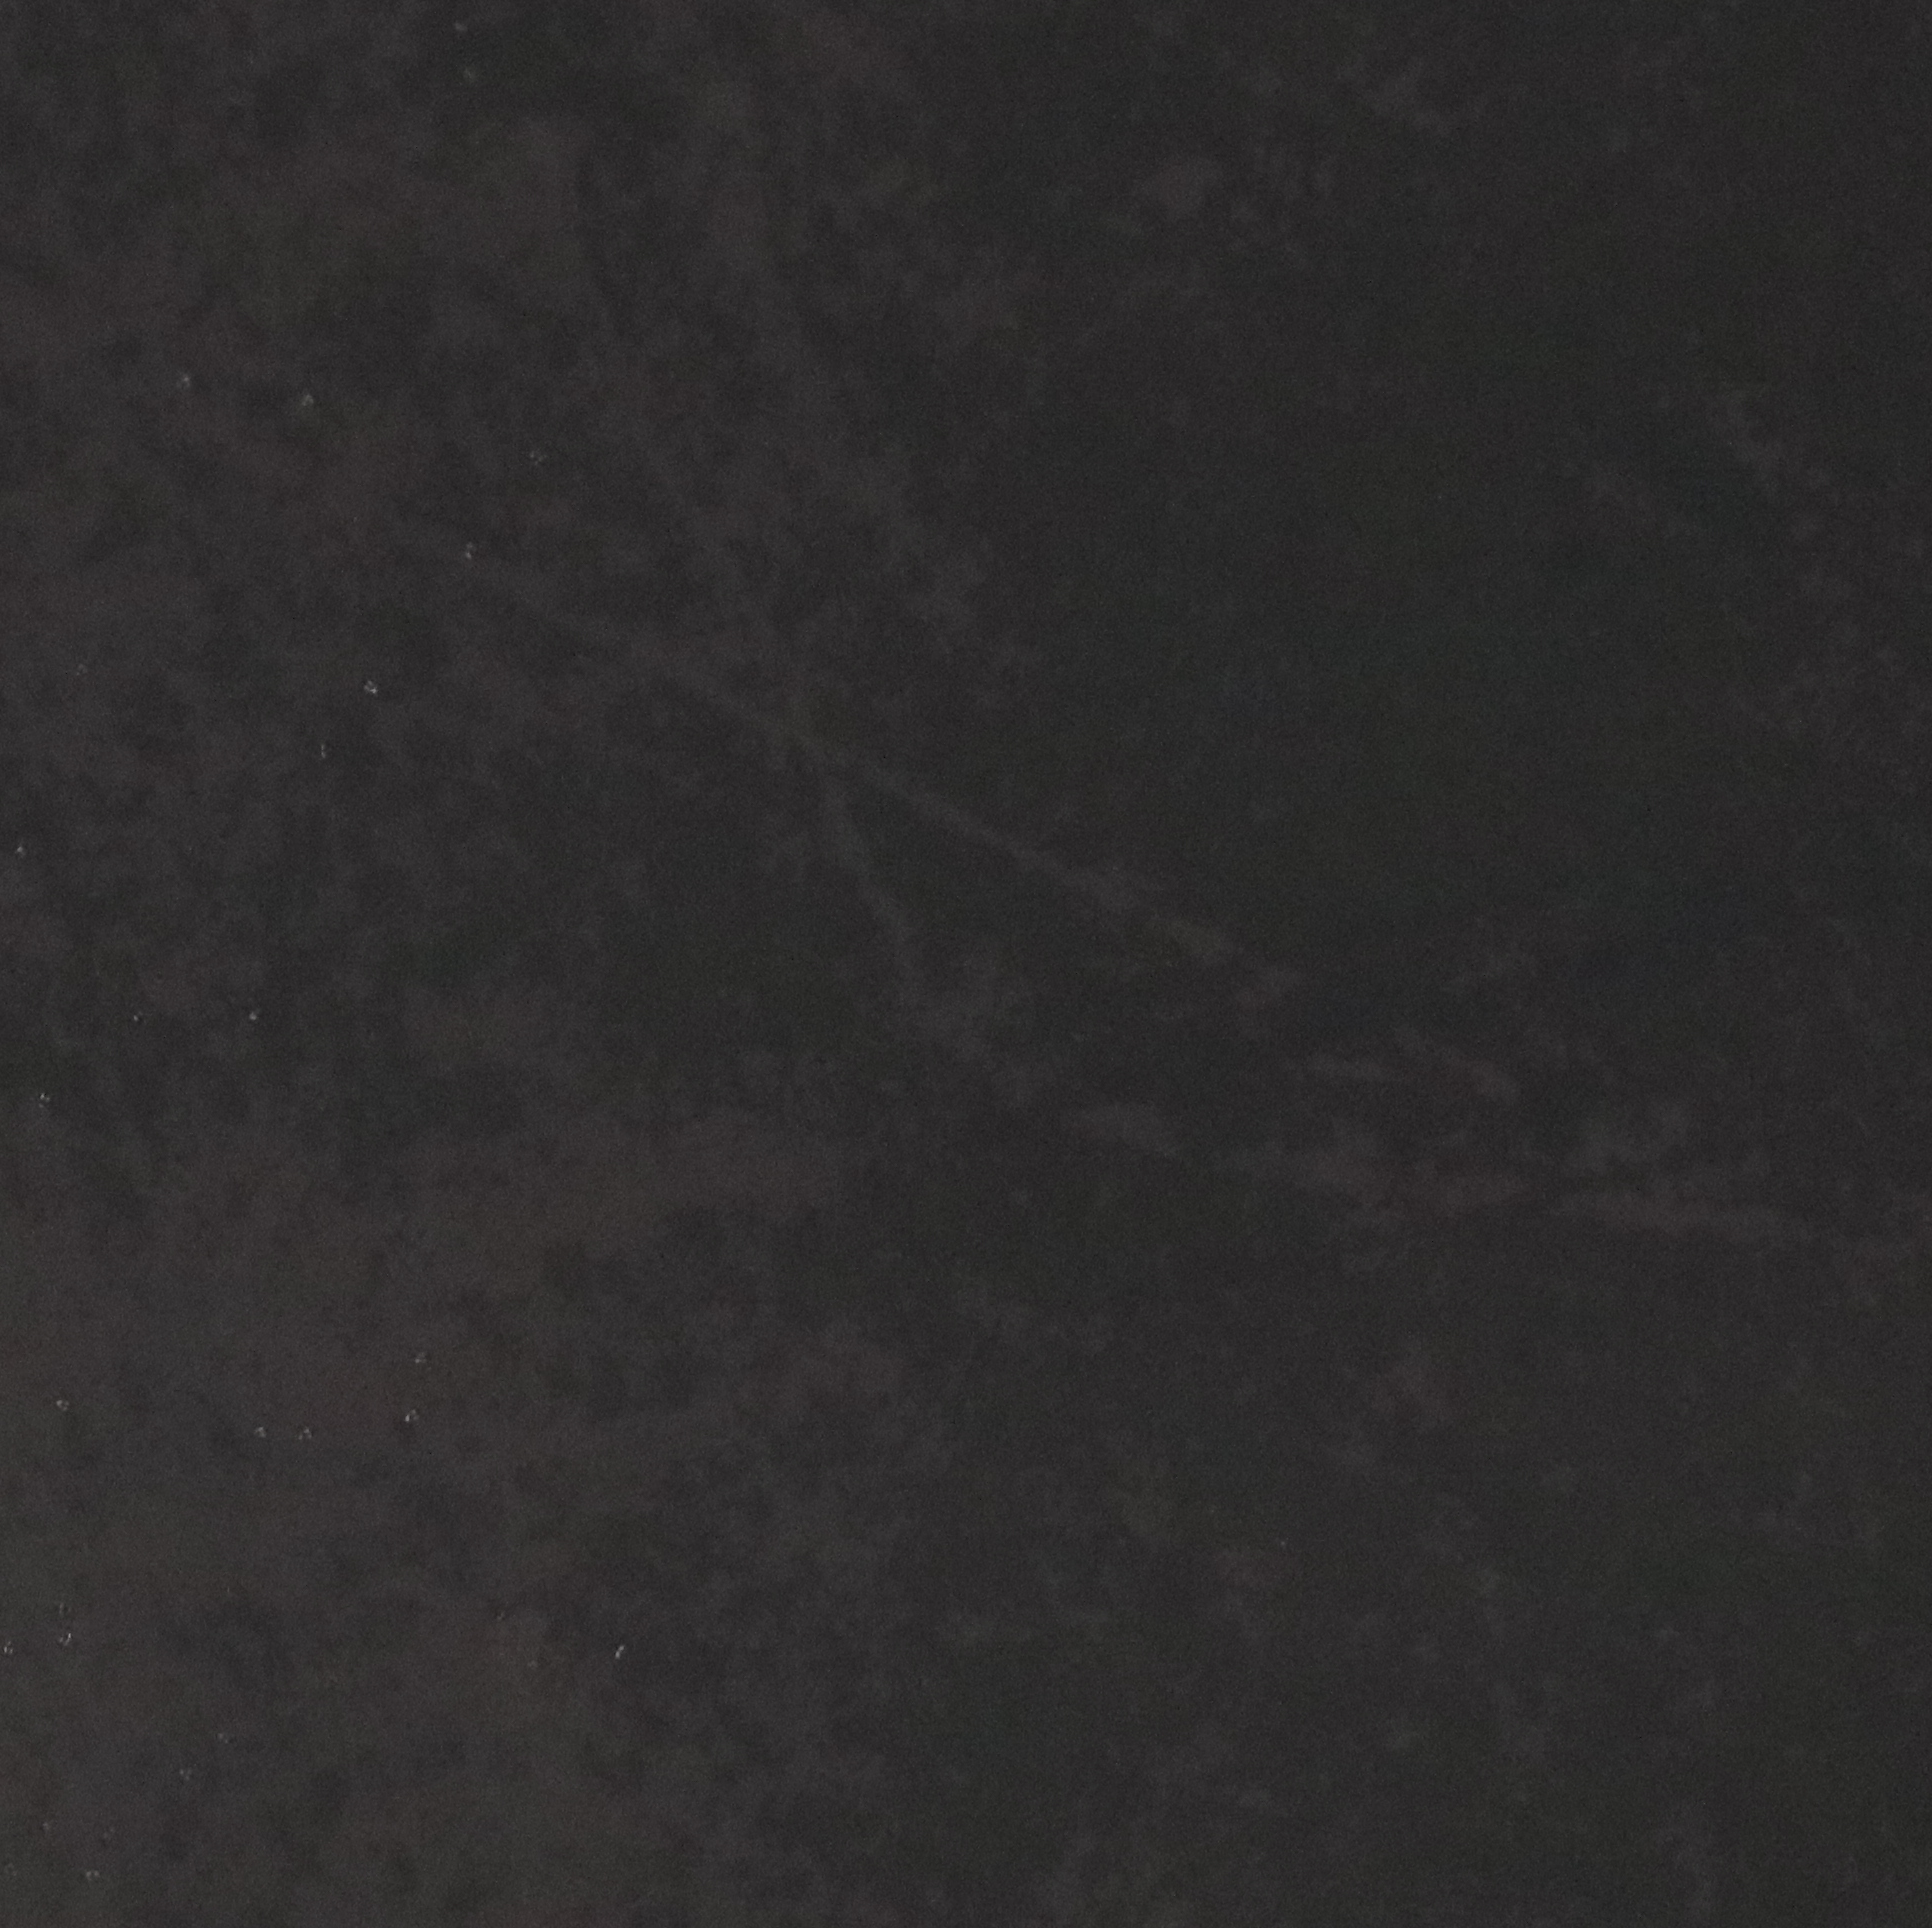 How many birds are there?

28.